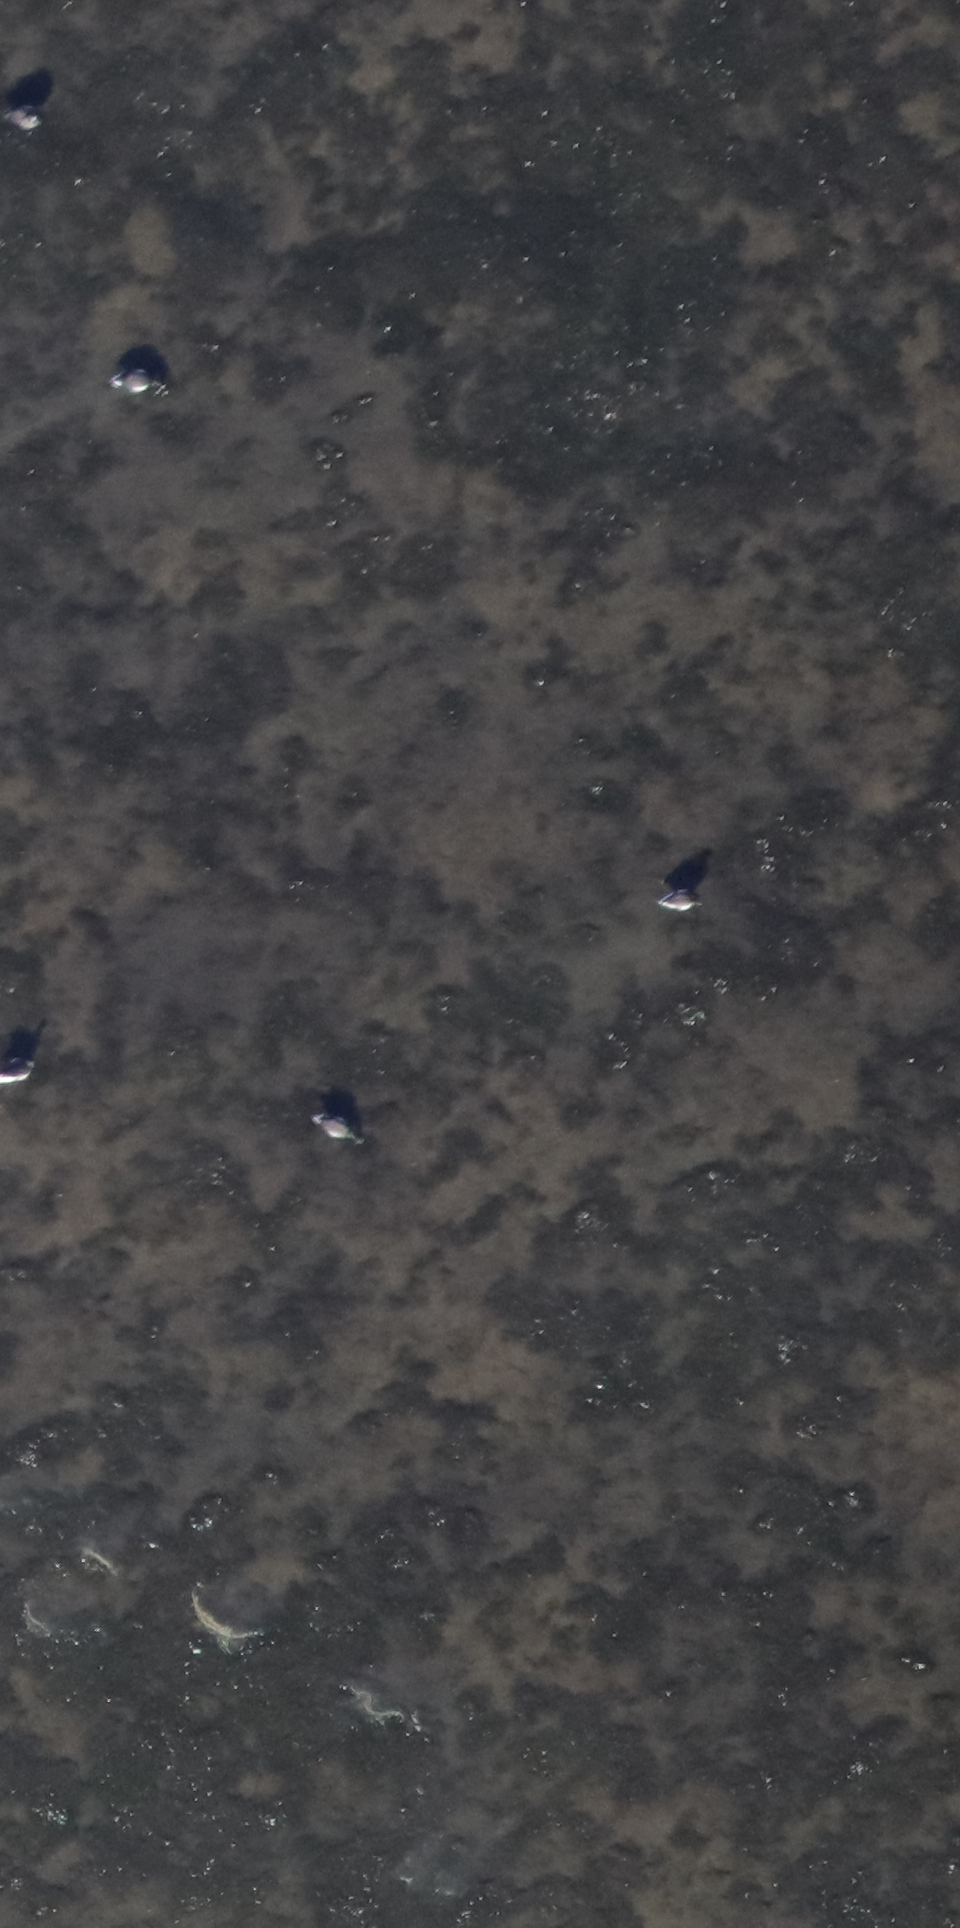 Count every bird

5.